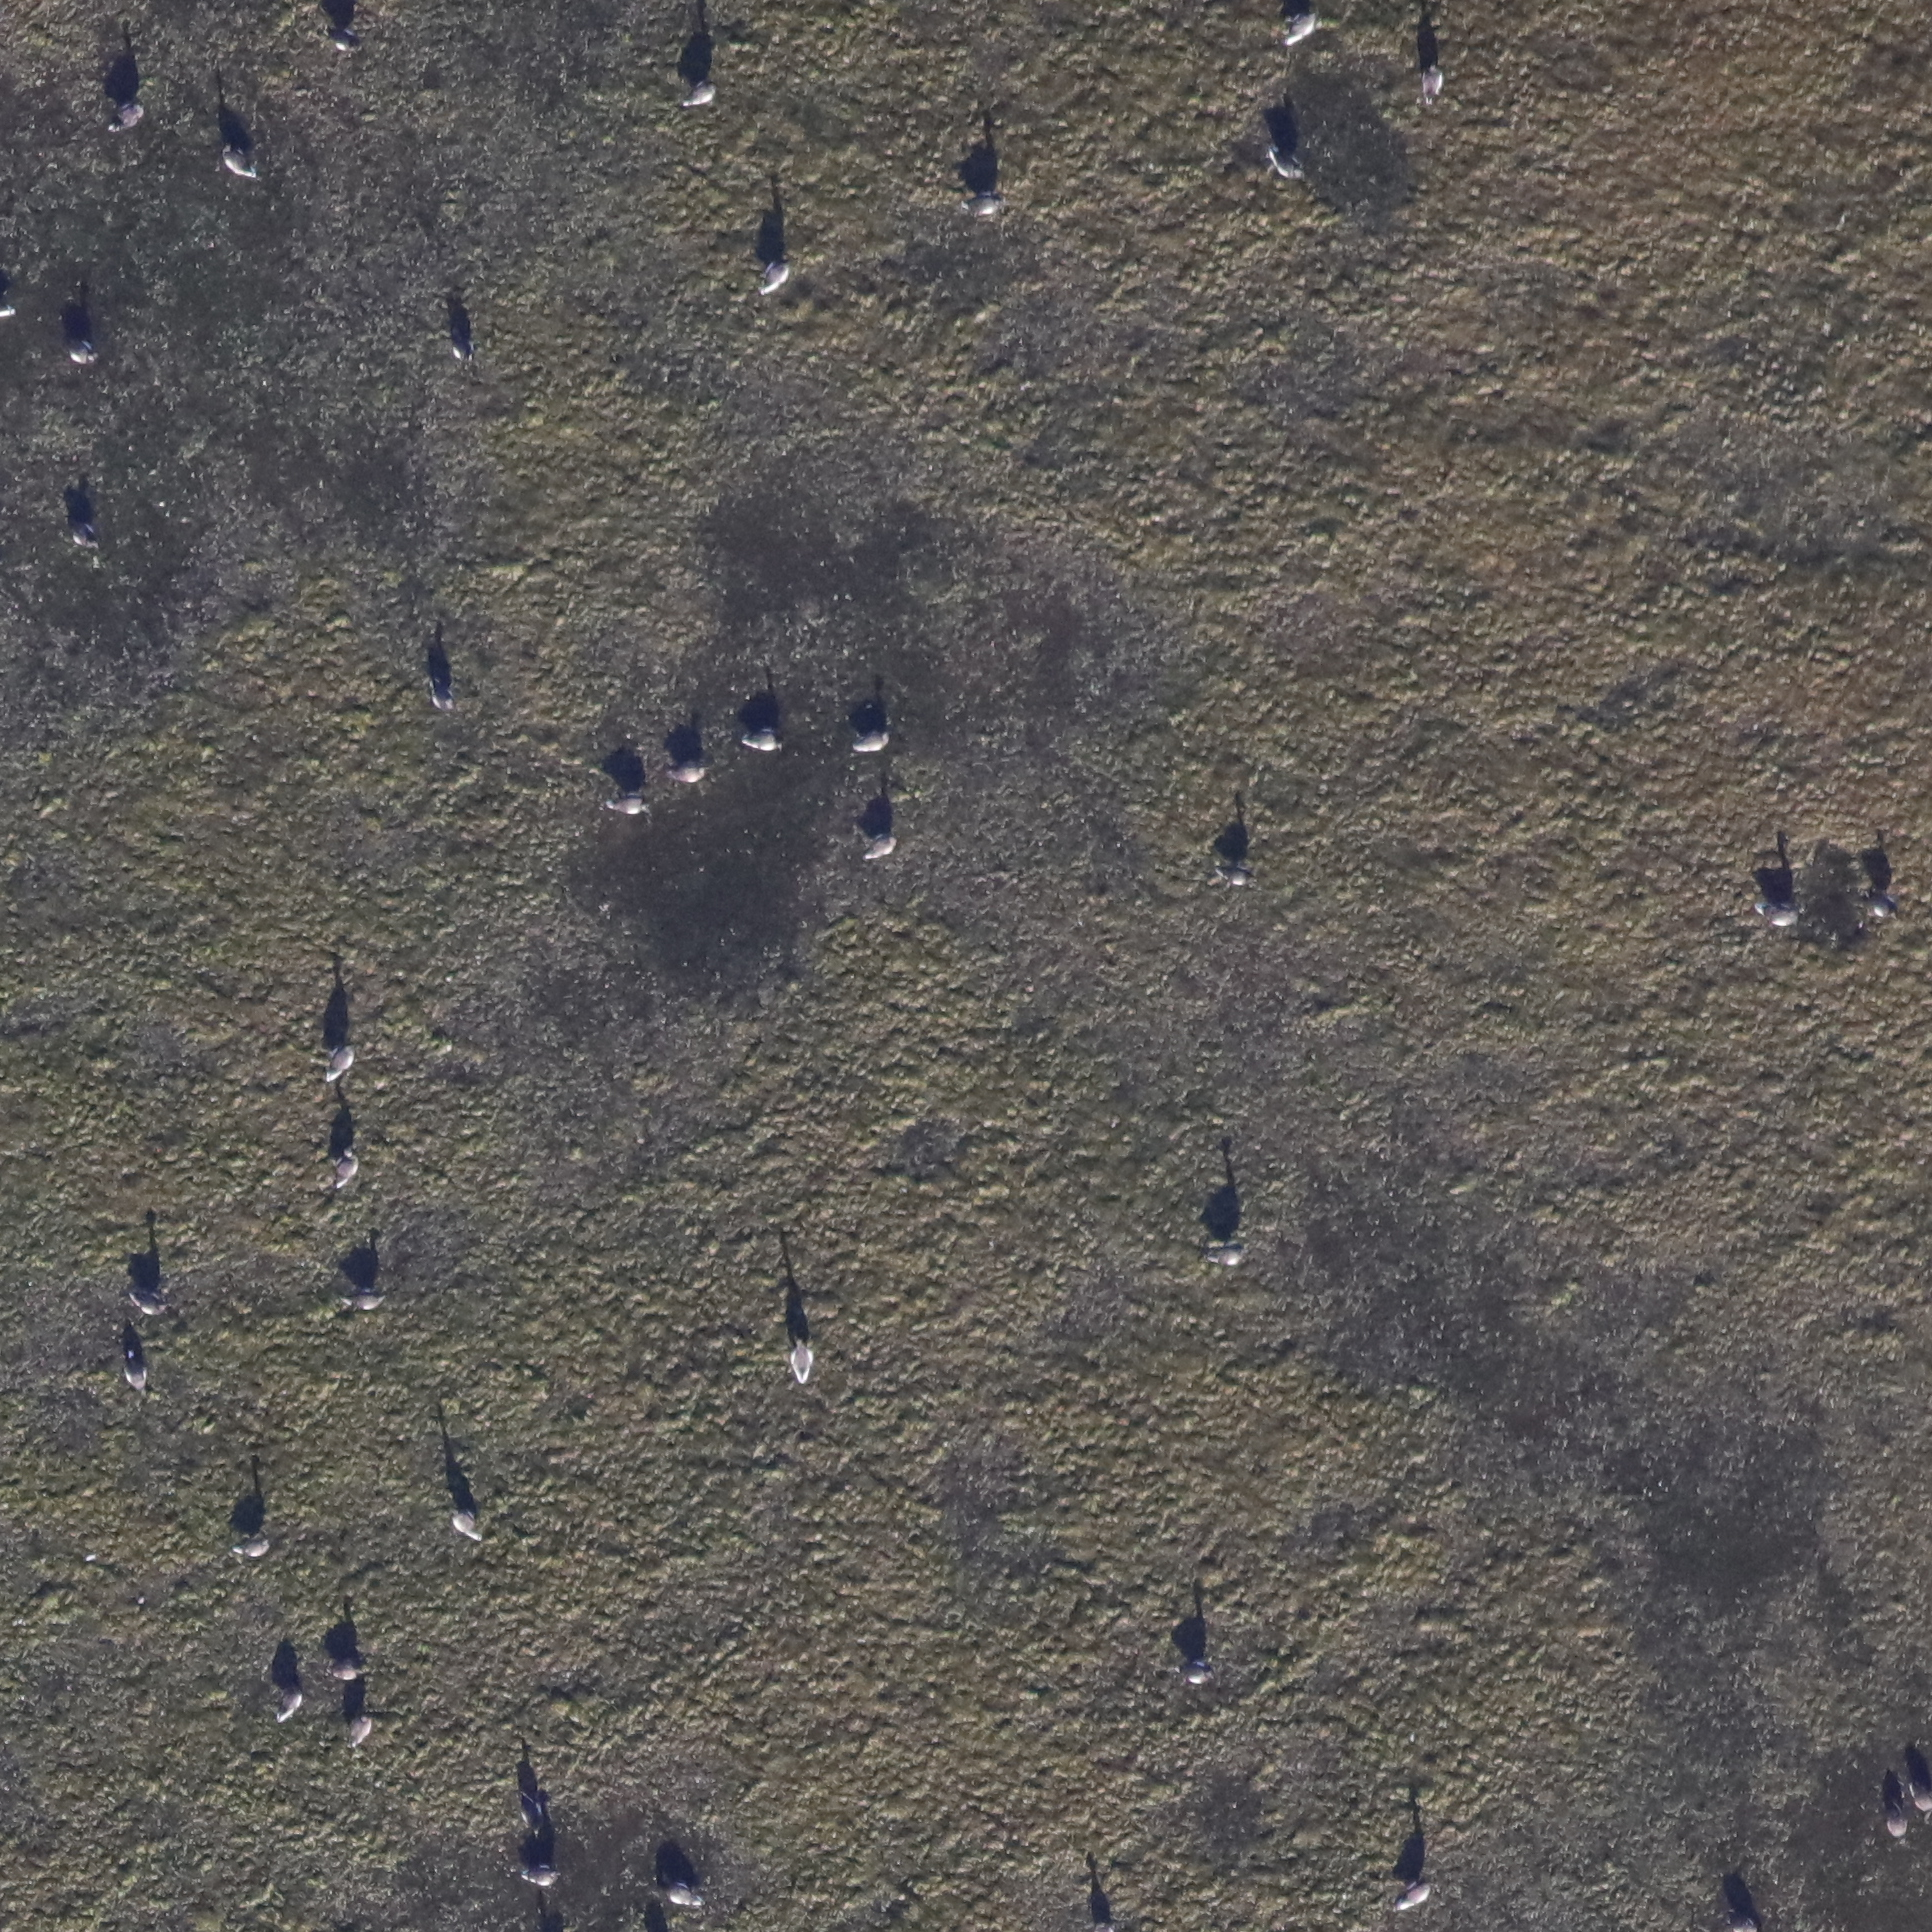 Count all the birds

41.